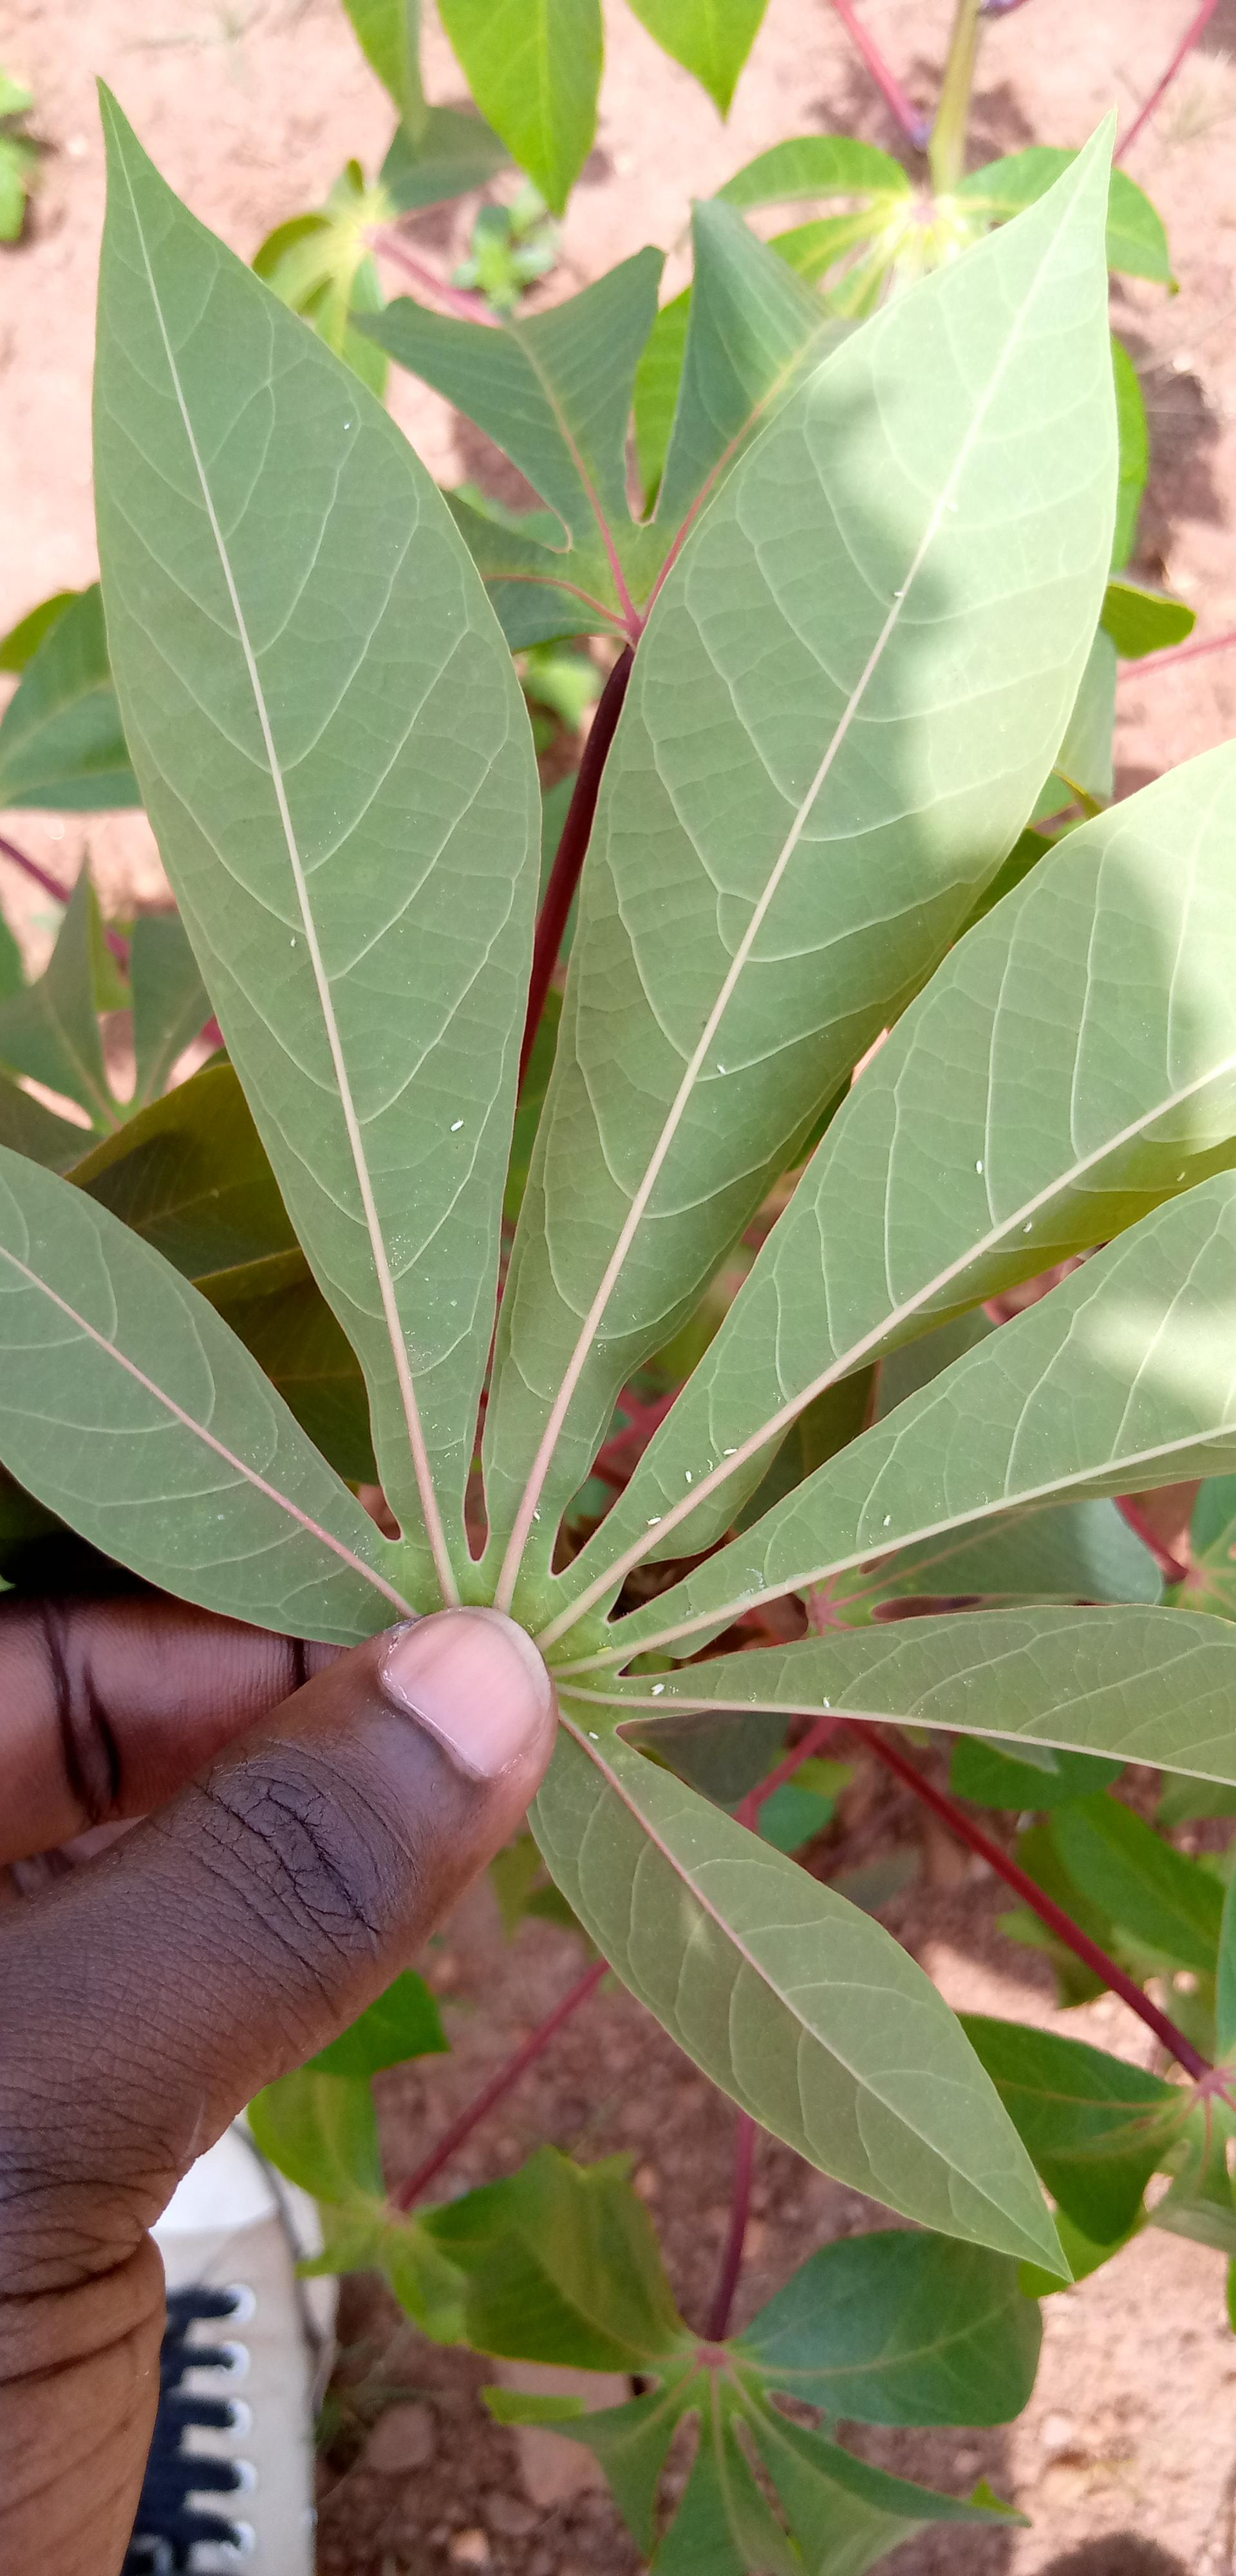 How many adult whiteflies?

16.